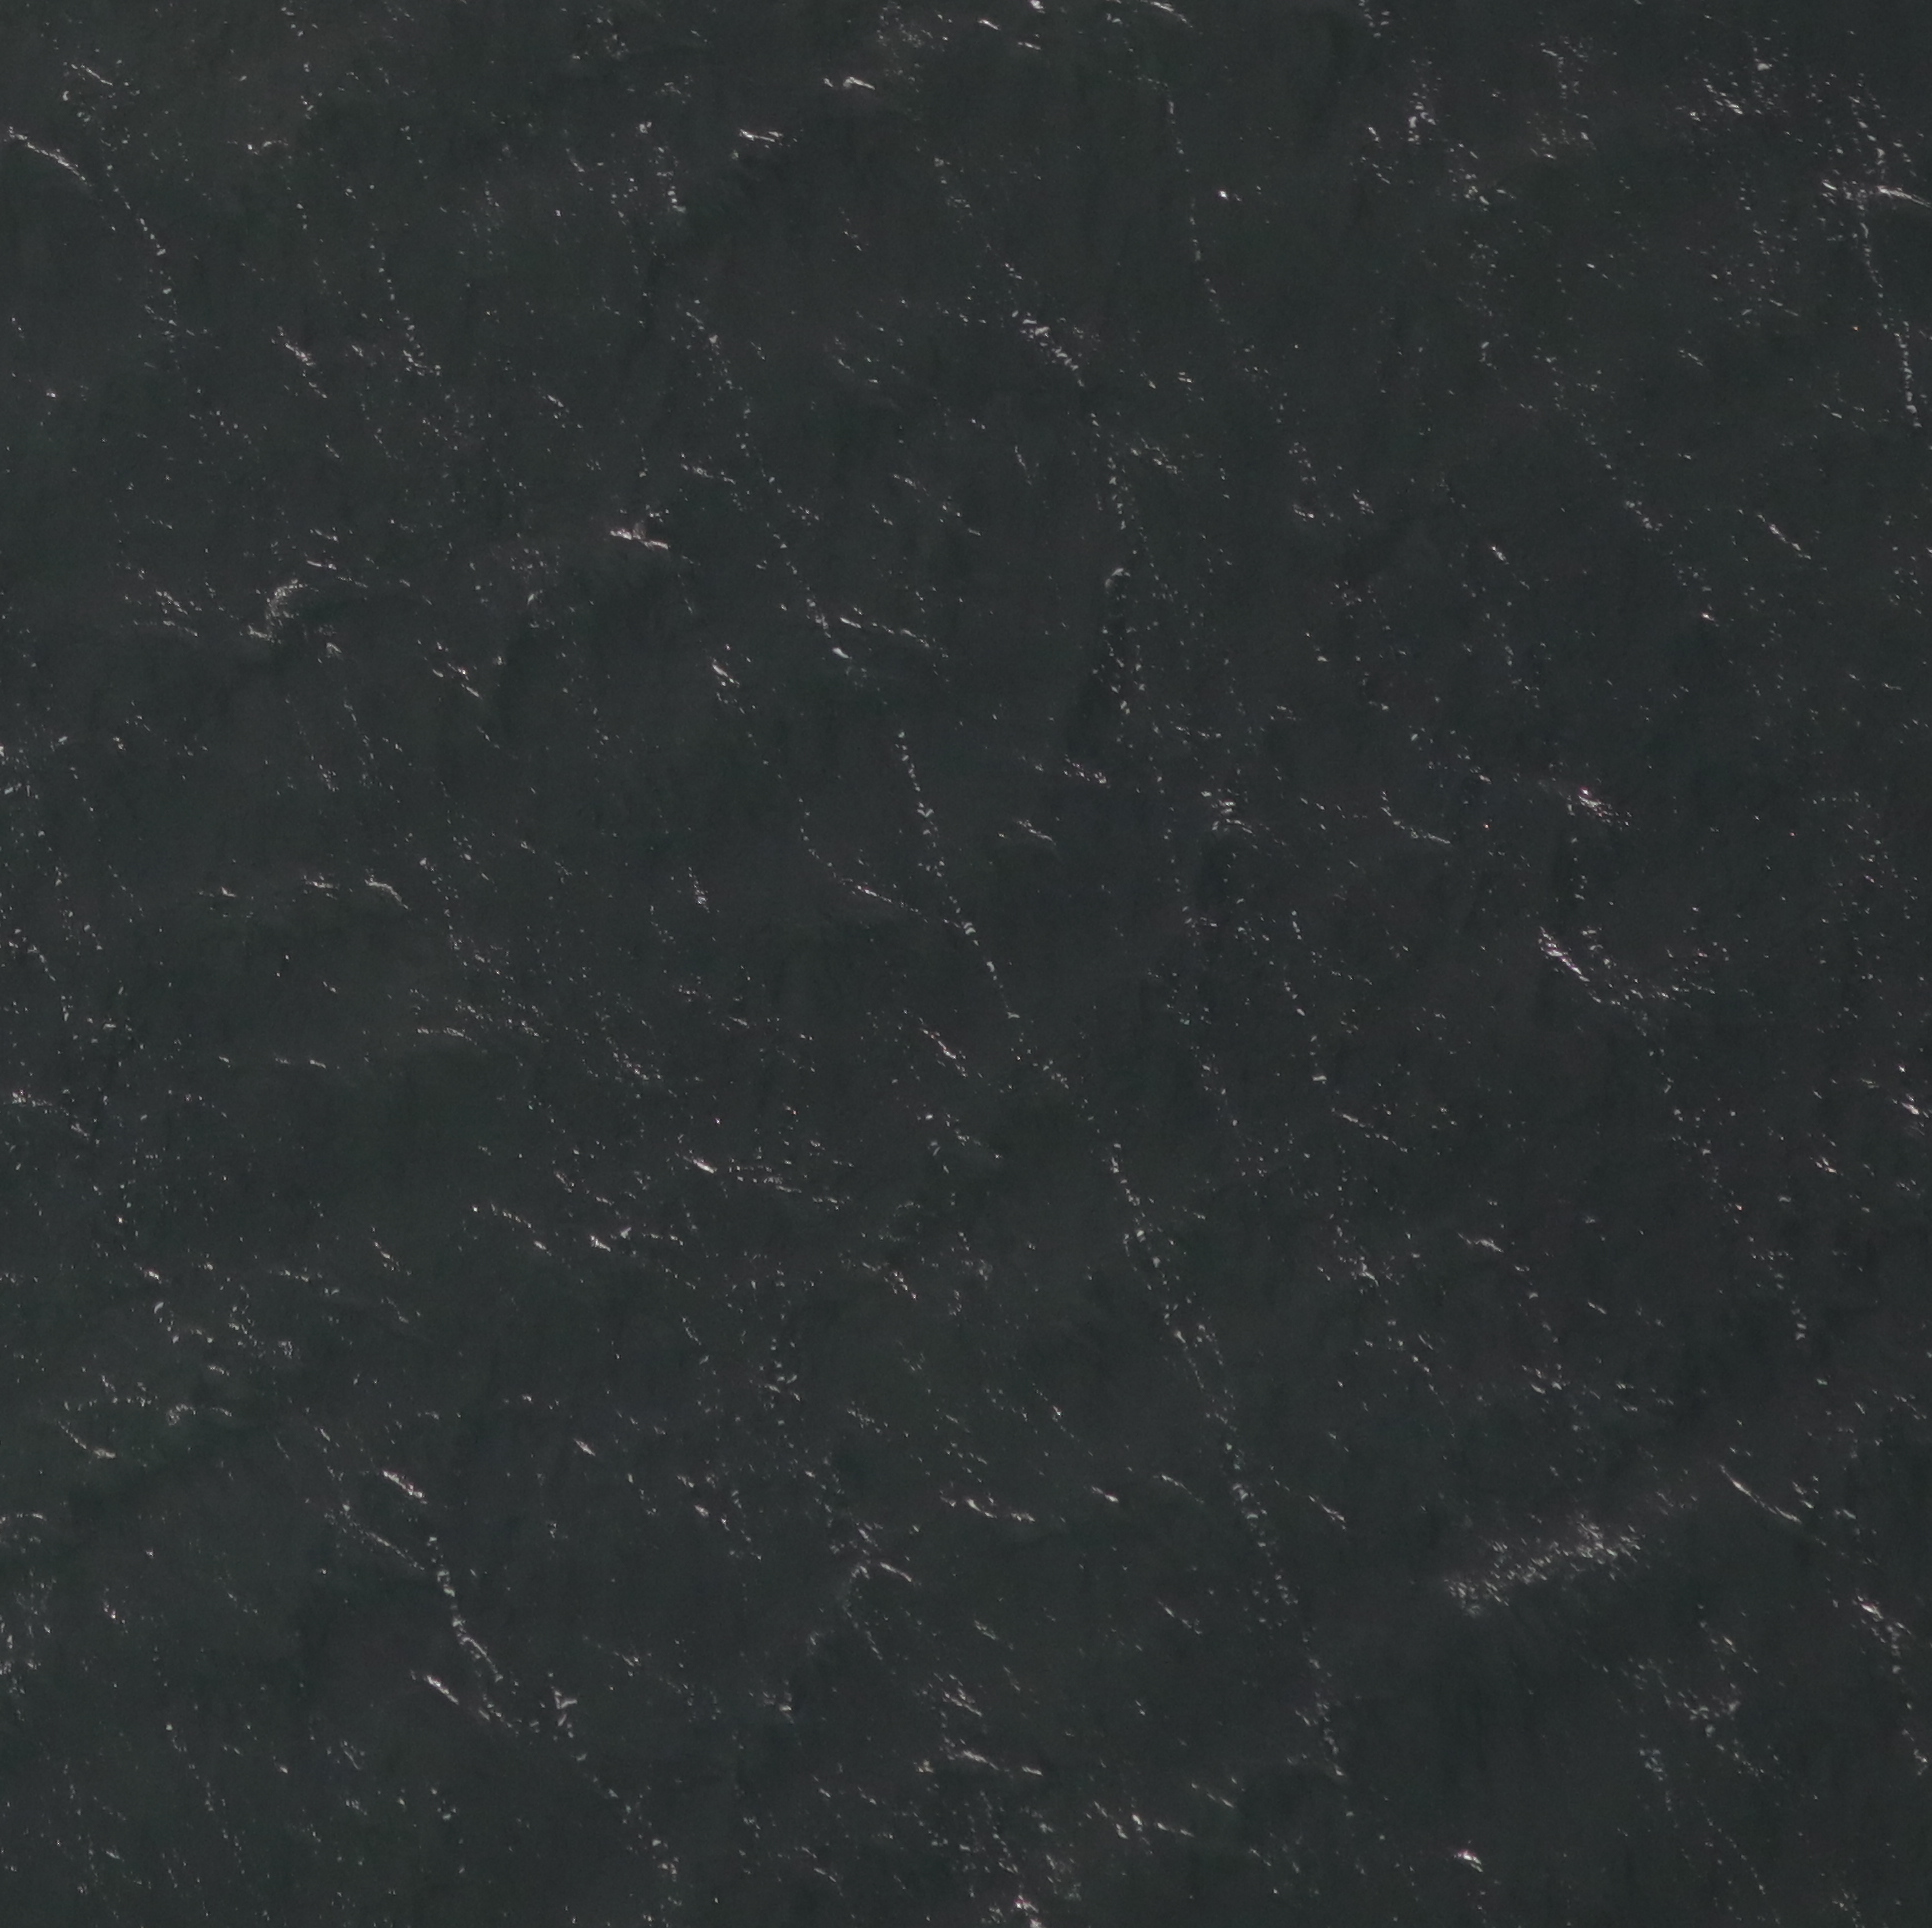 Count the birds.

0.